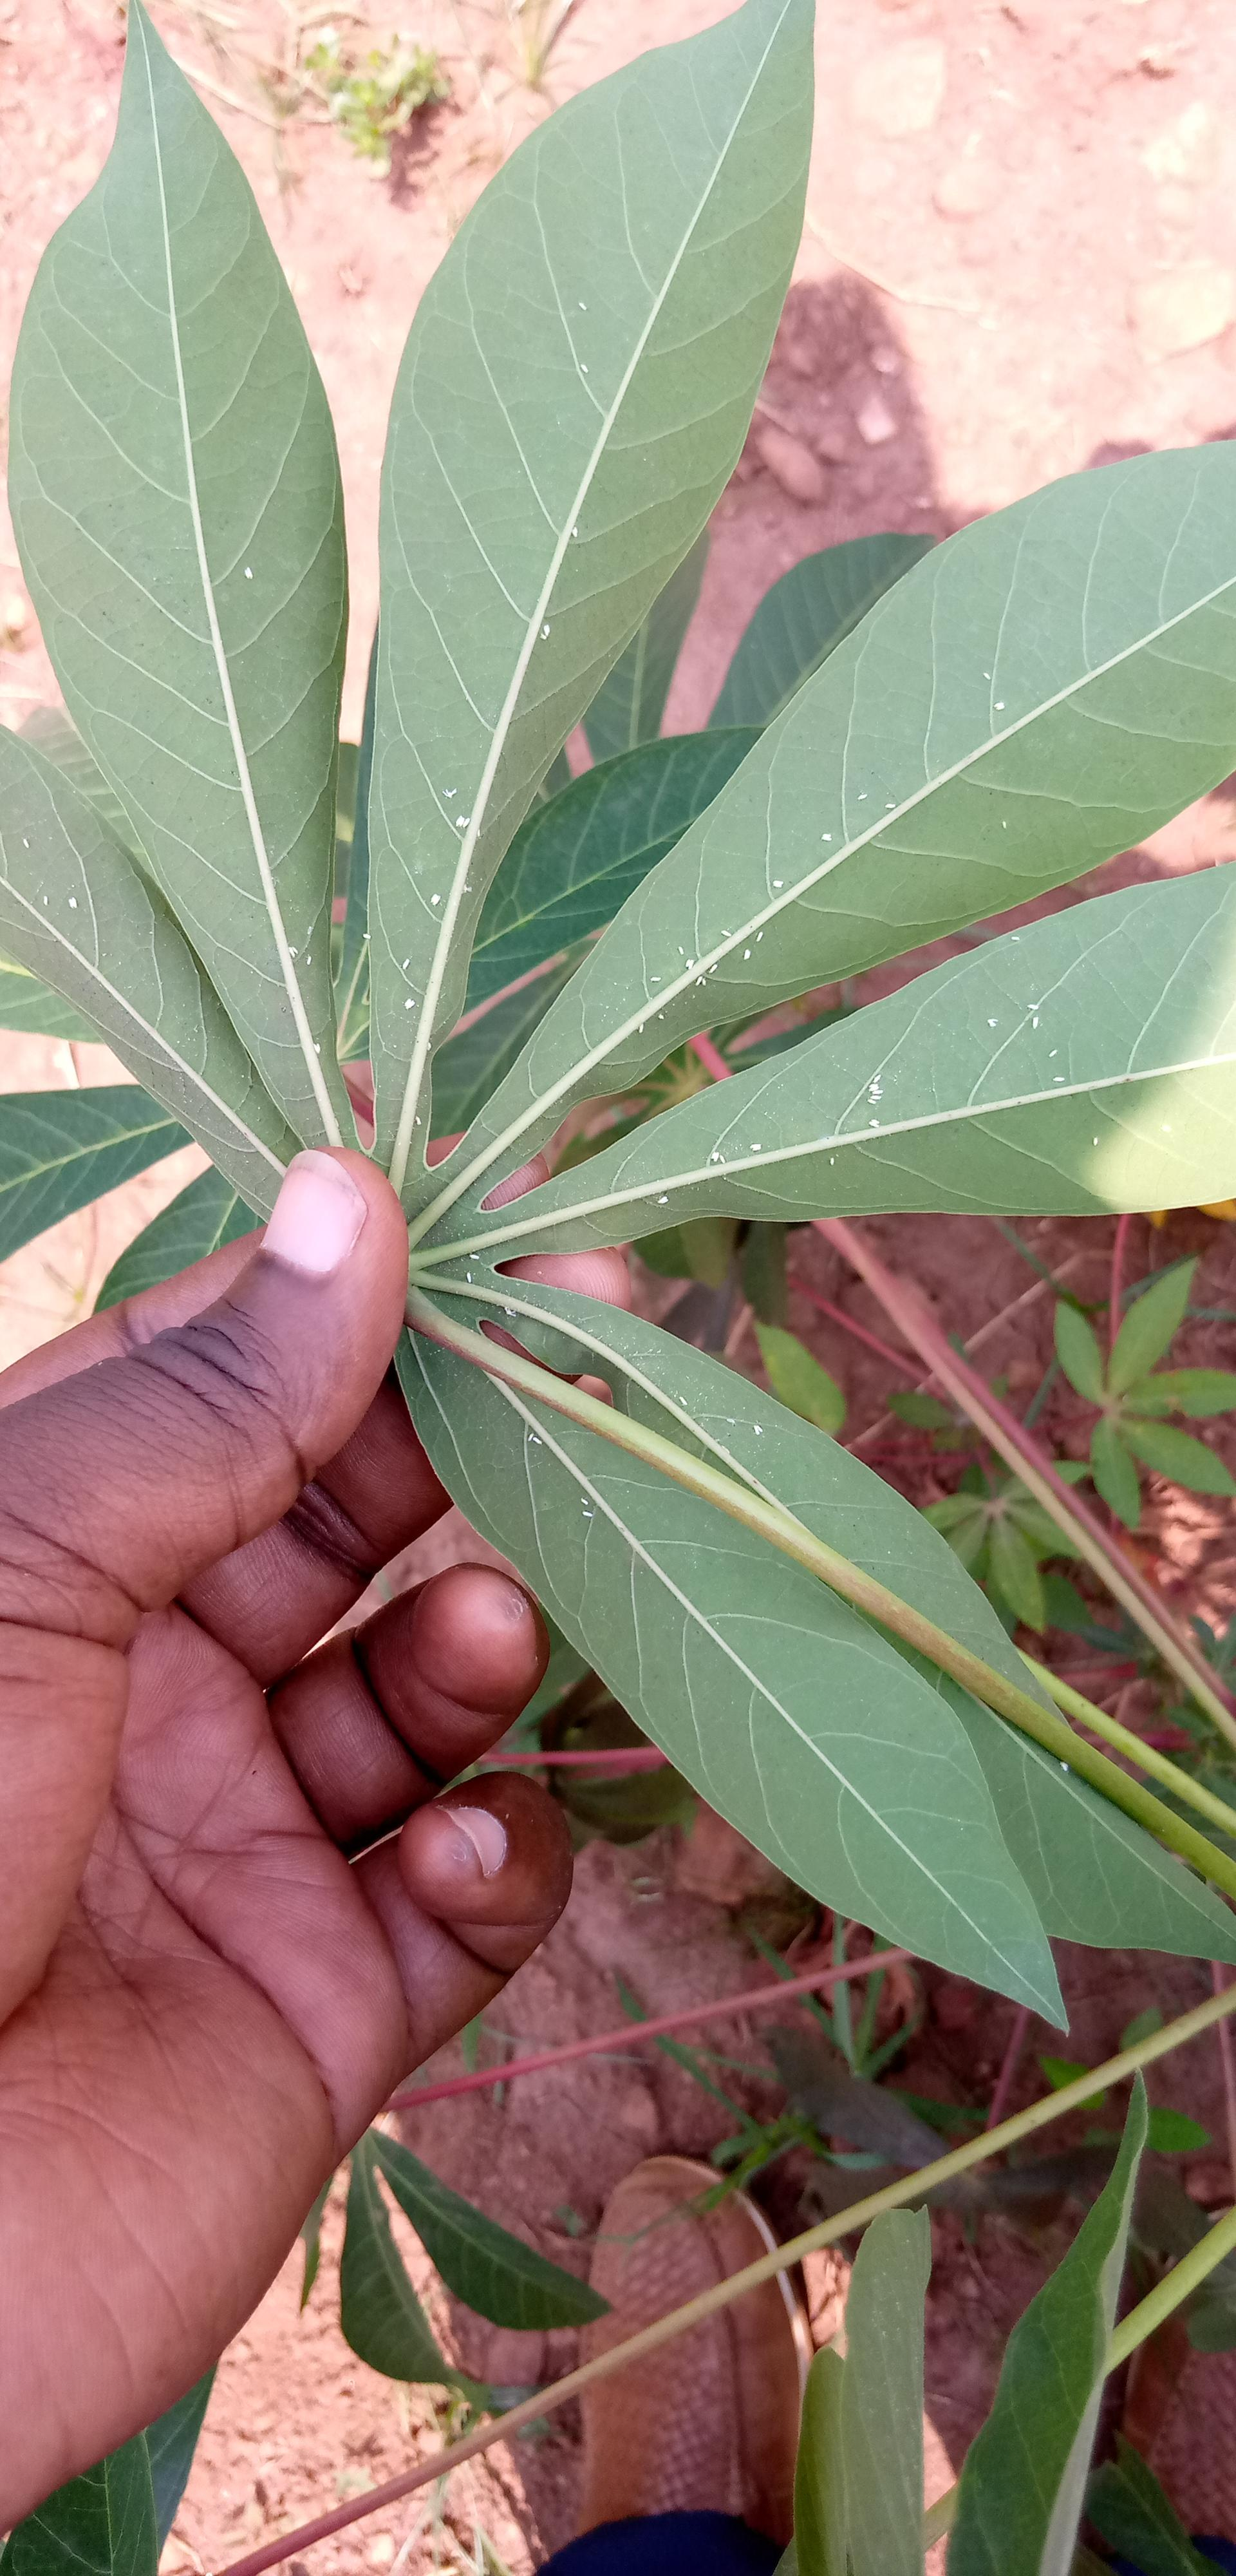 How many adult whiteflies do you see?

66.